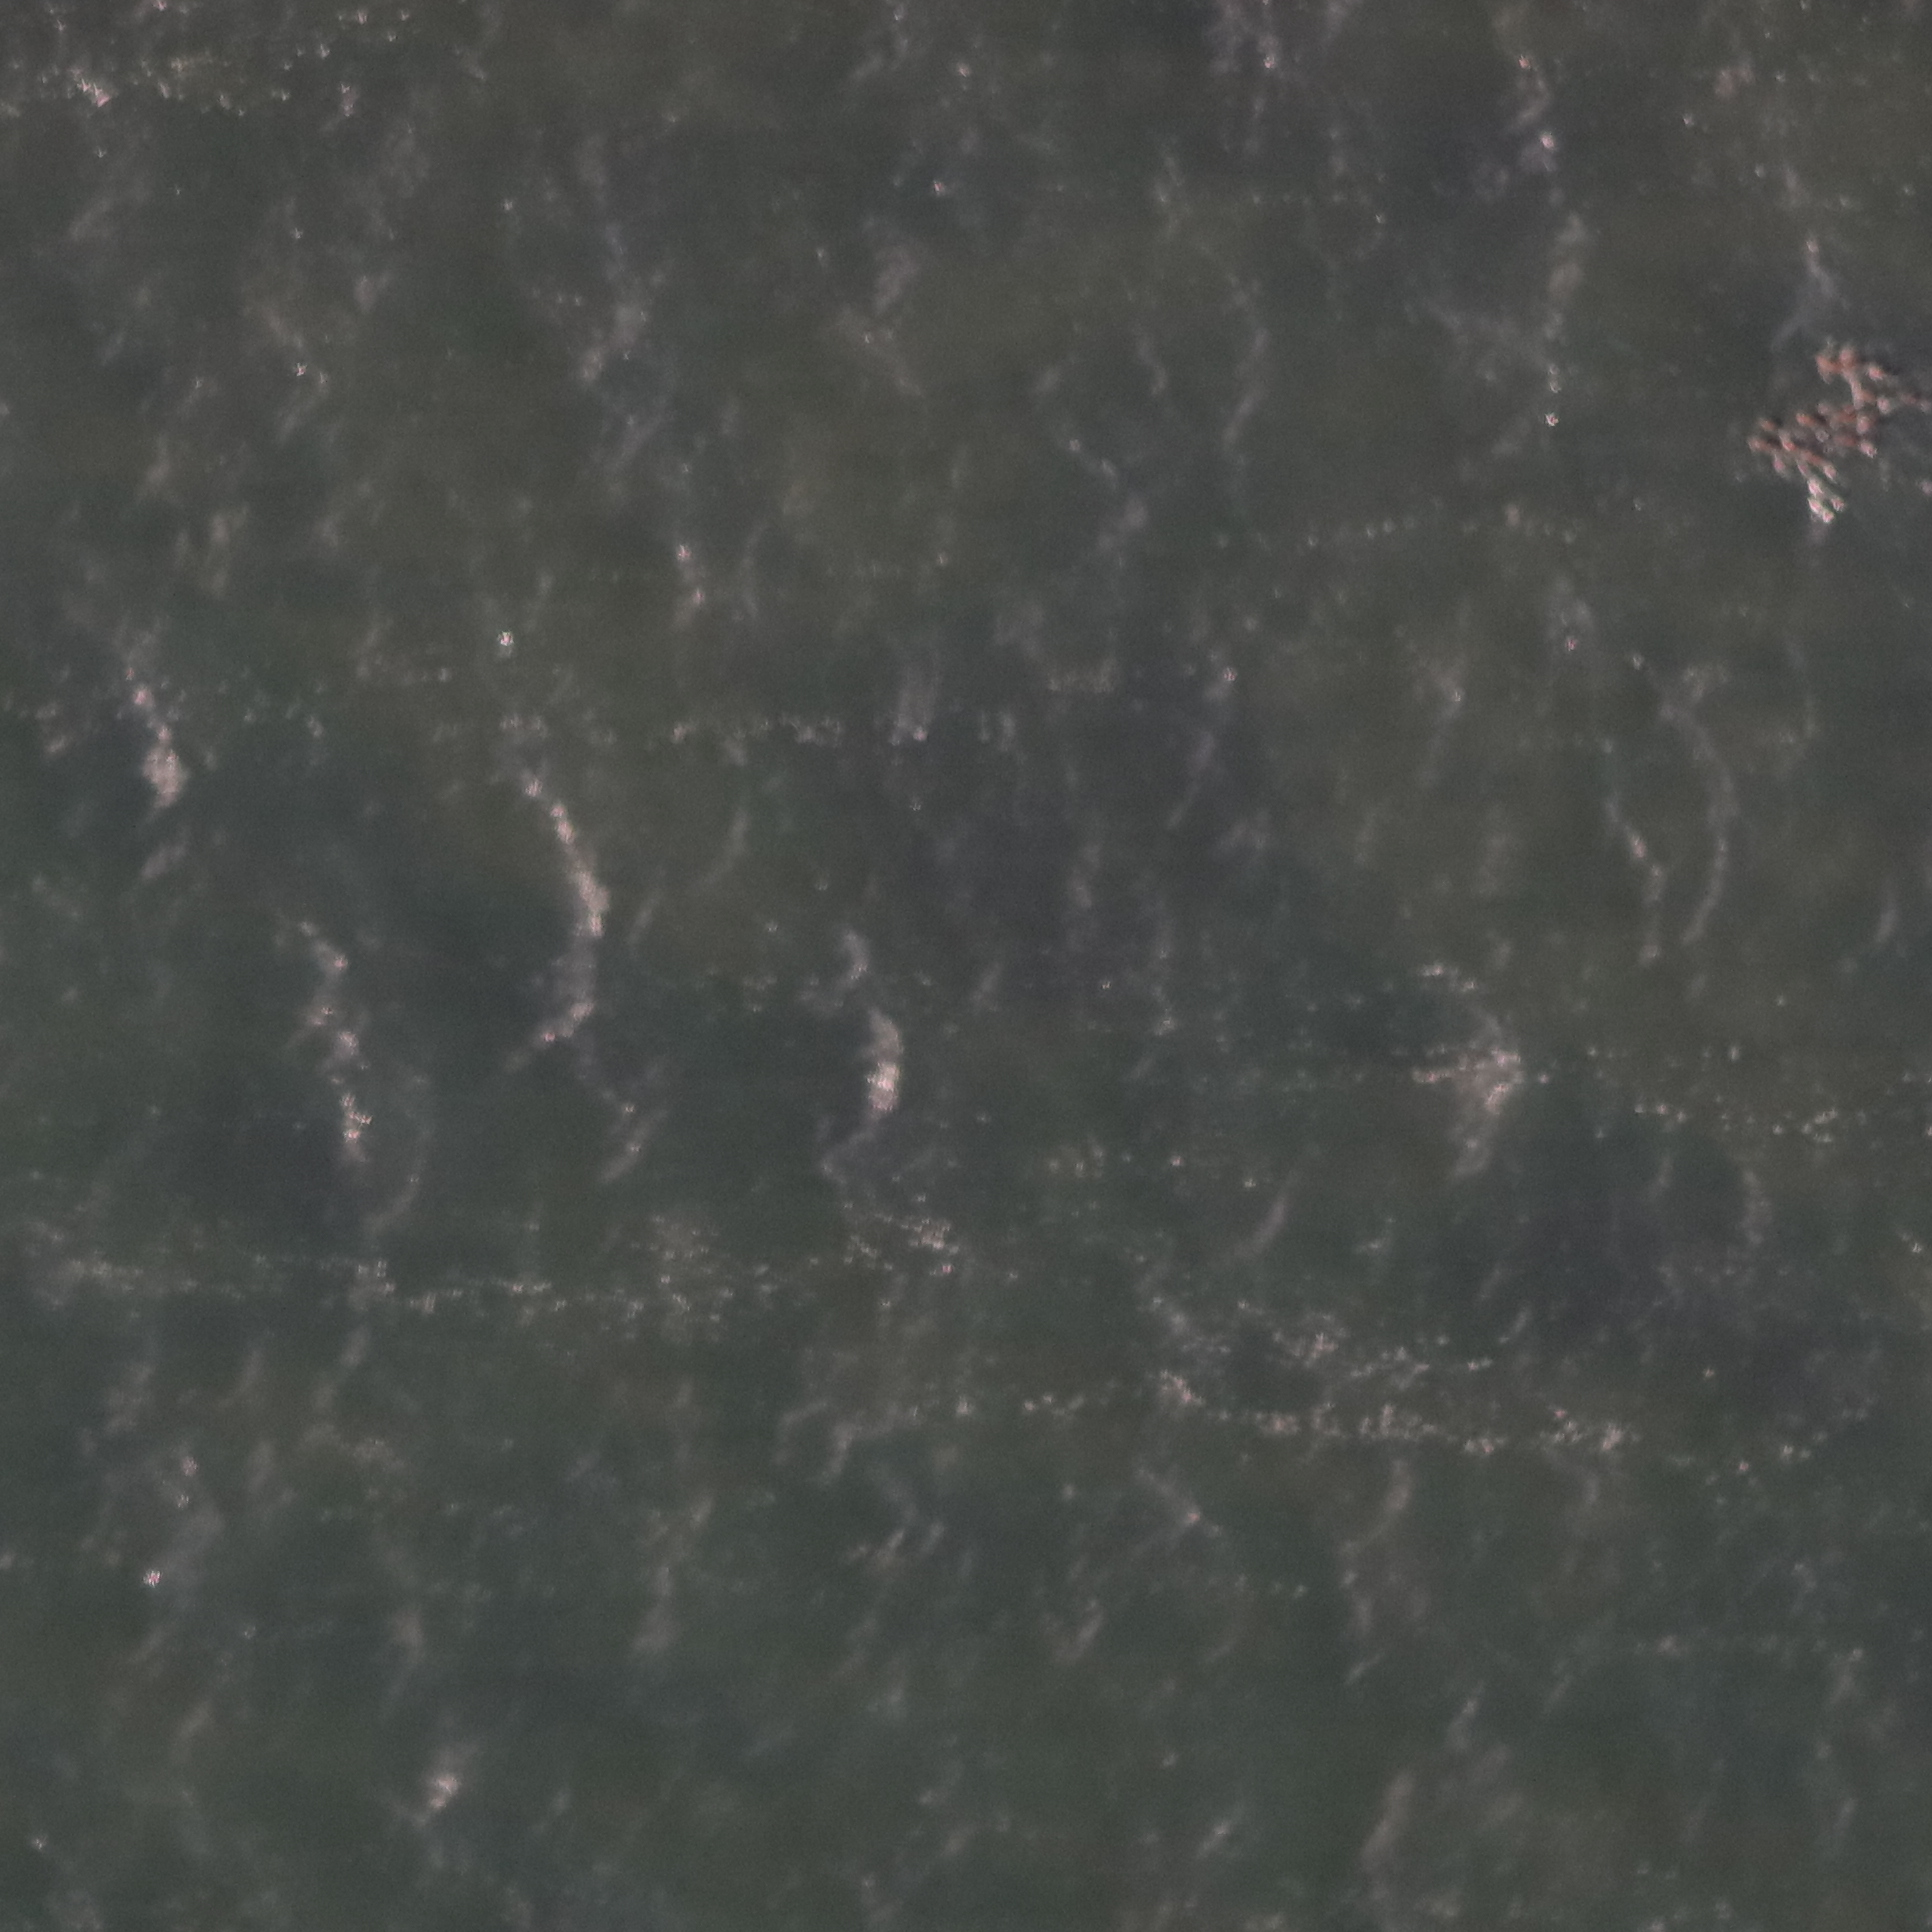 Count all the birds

20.